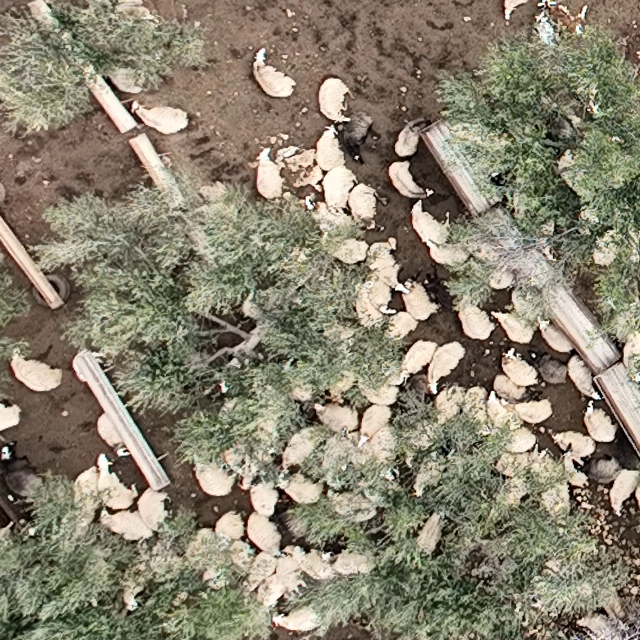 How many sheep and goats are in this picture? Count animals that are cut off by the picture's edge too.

99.